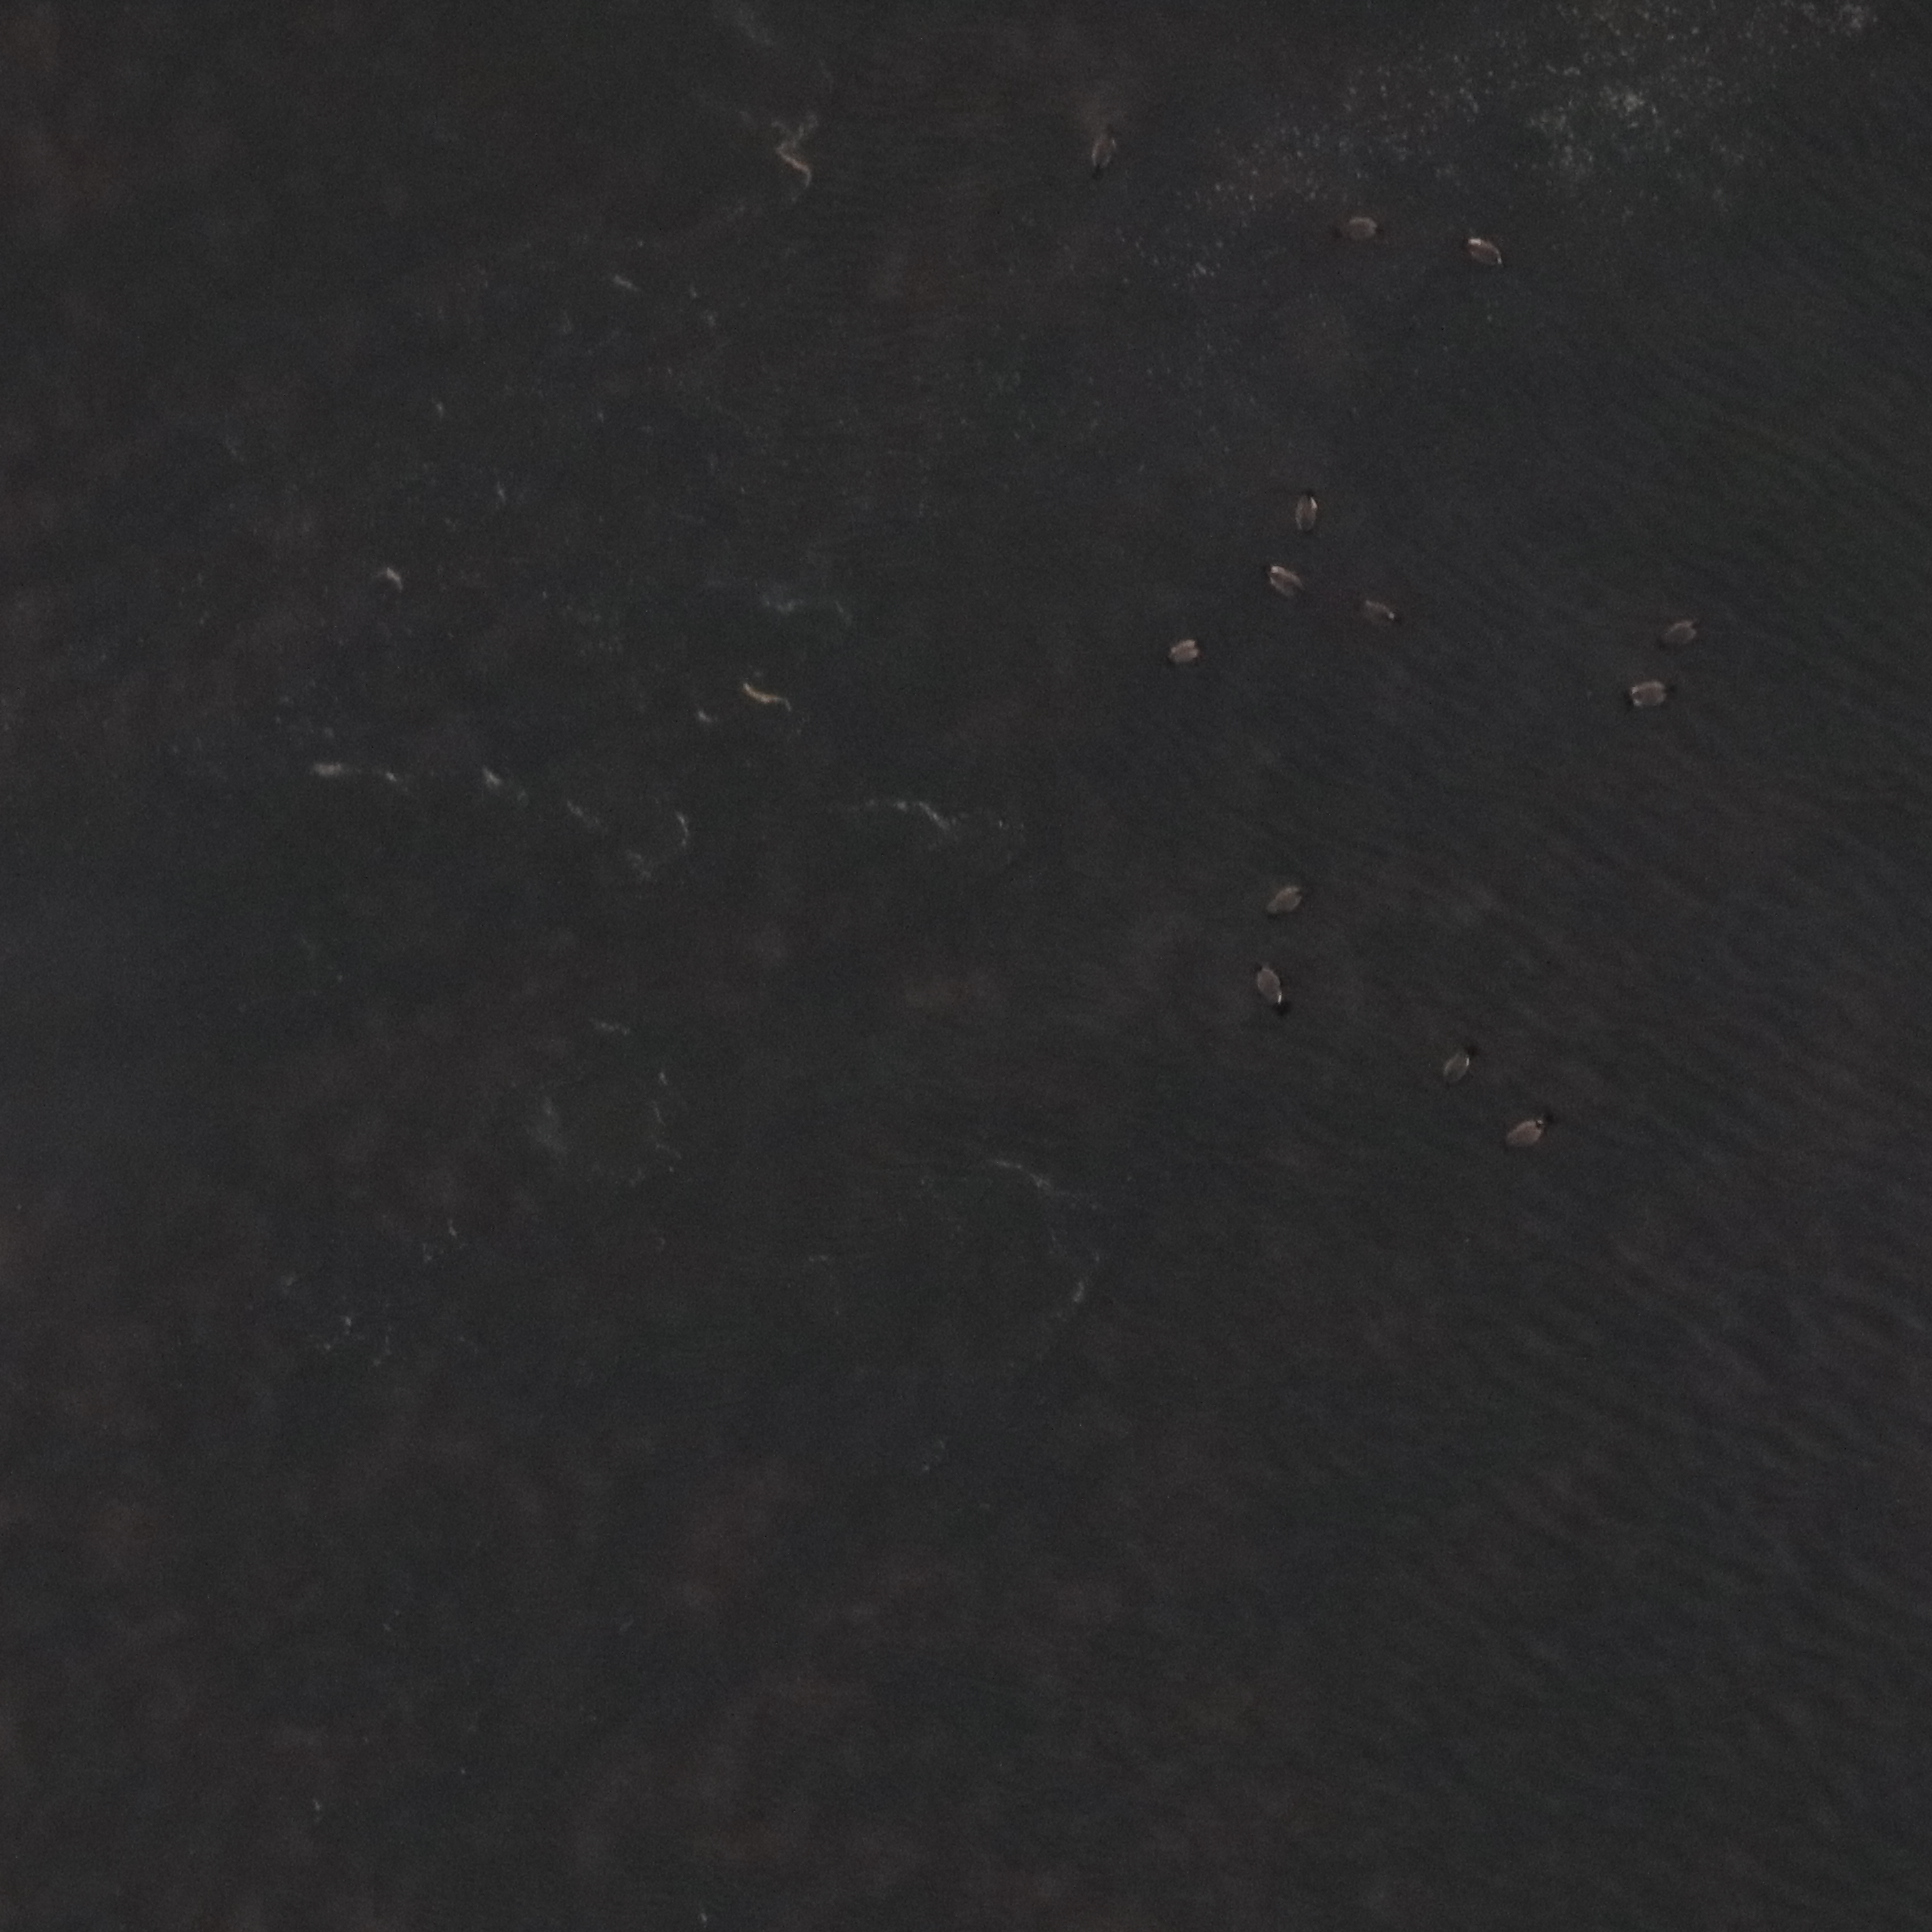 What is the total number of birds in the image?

13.